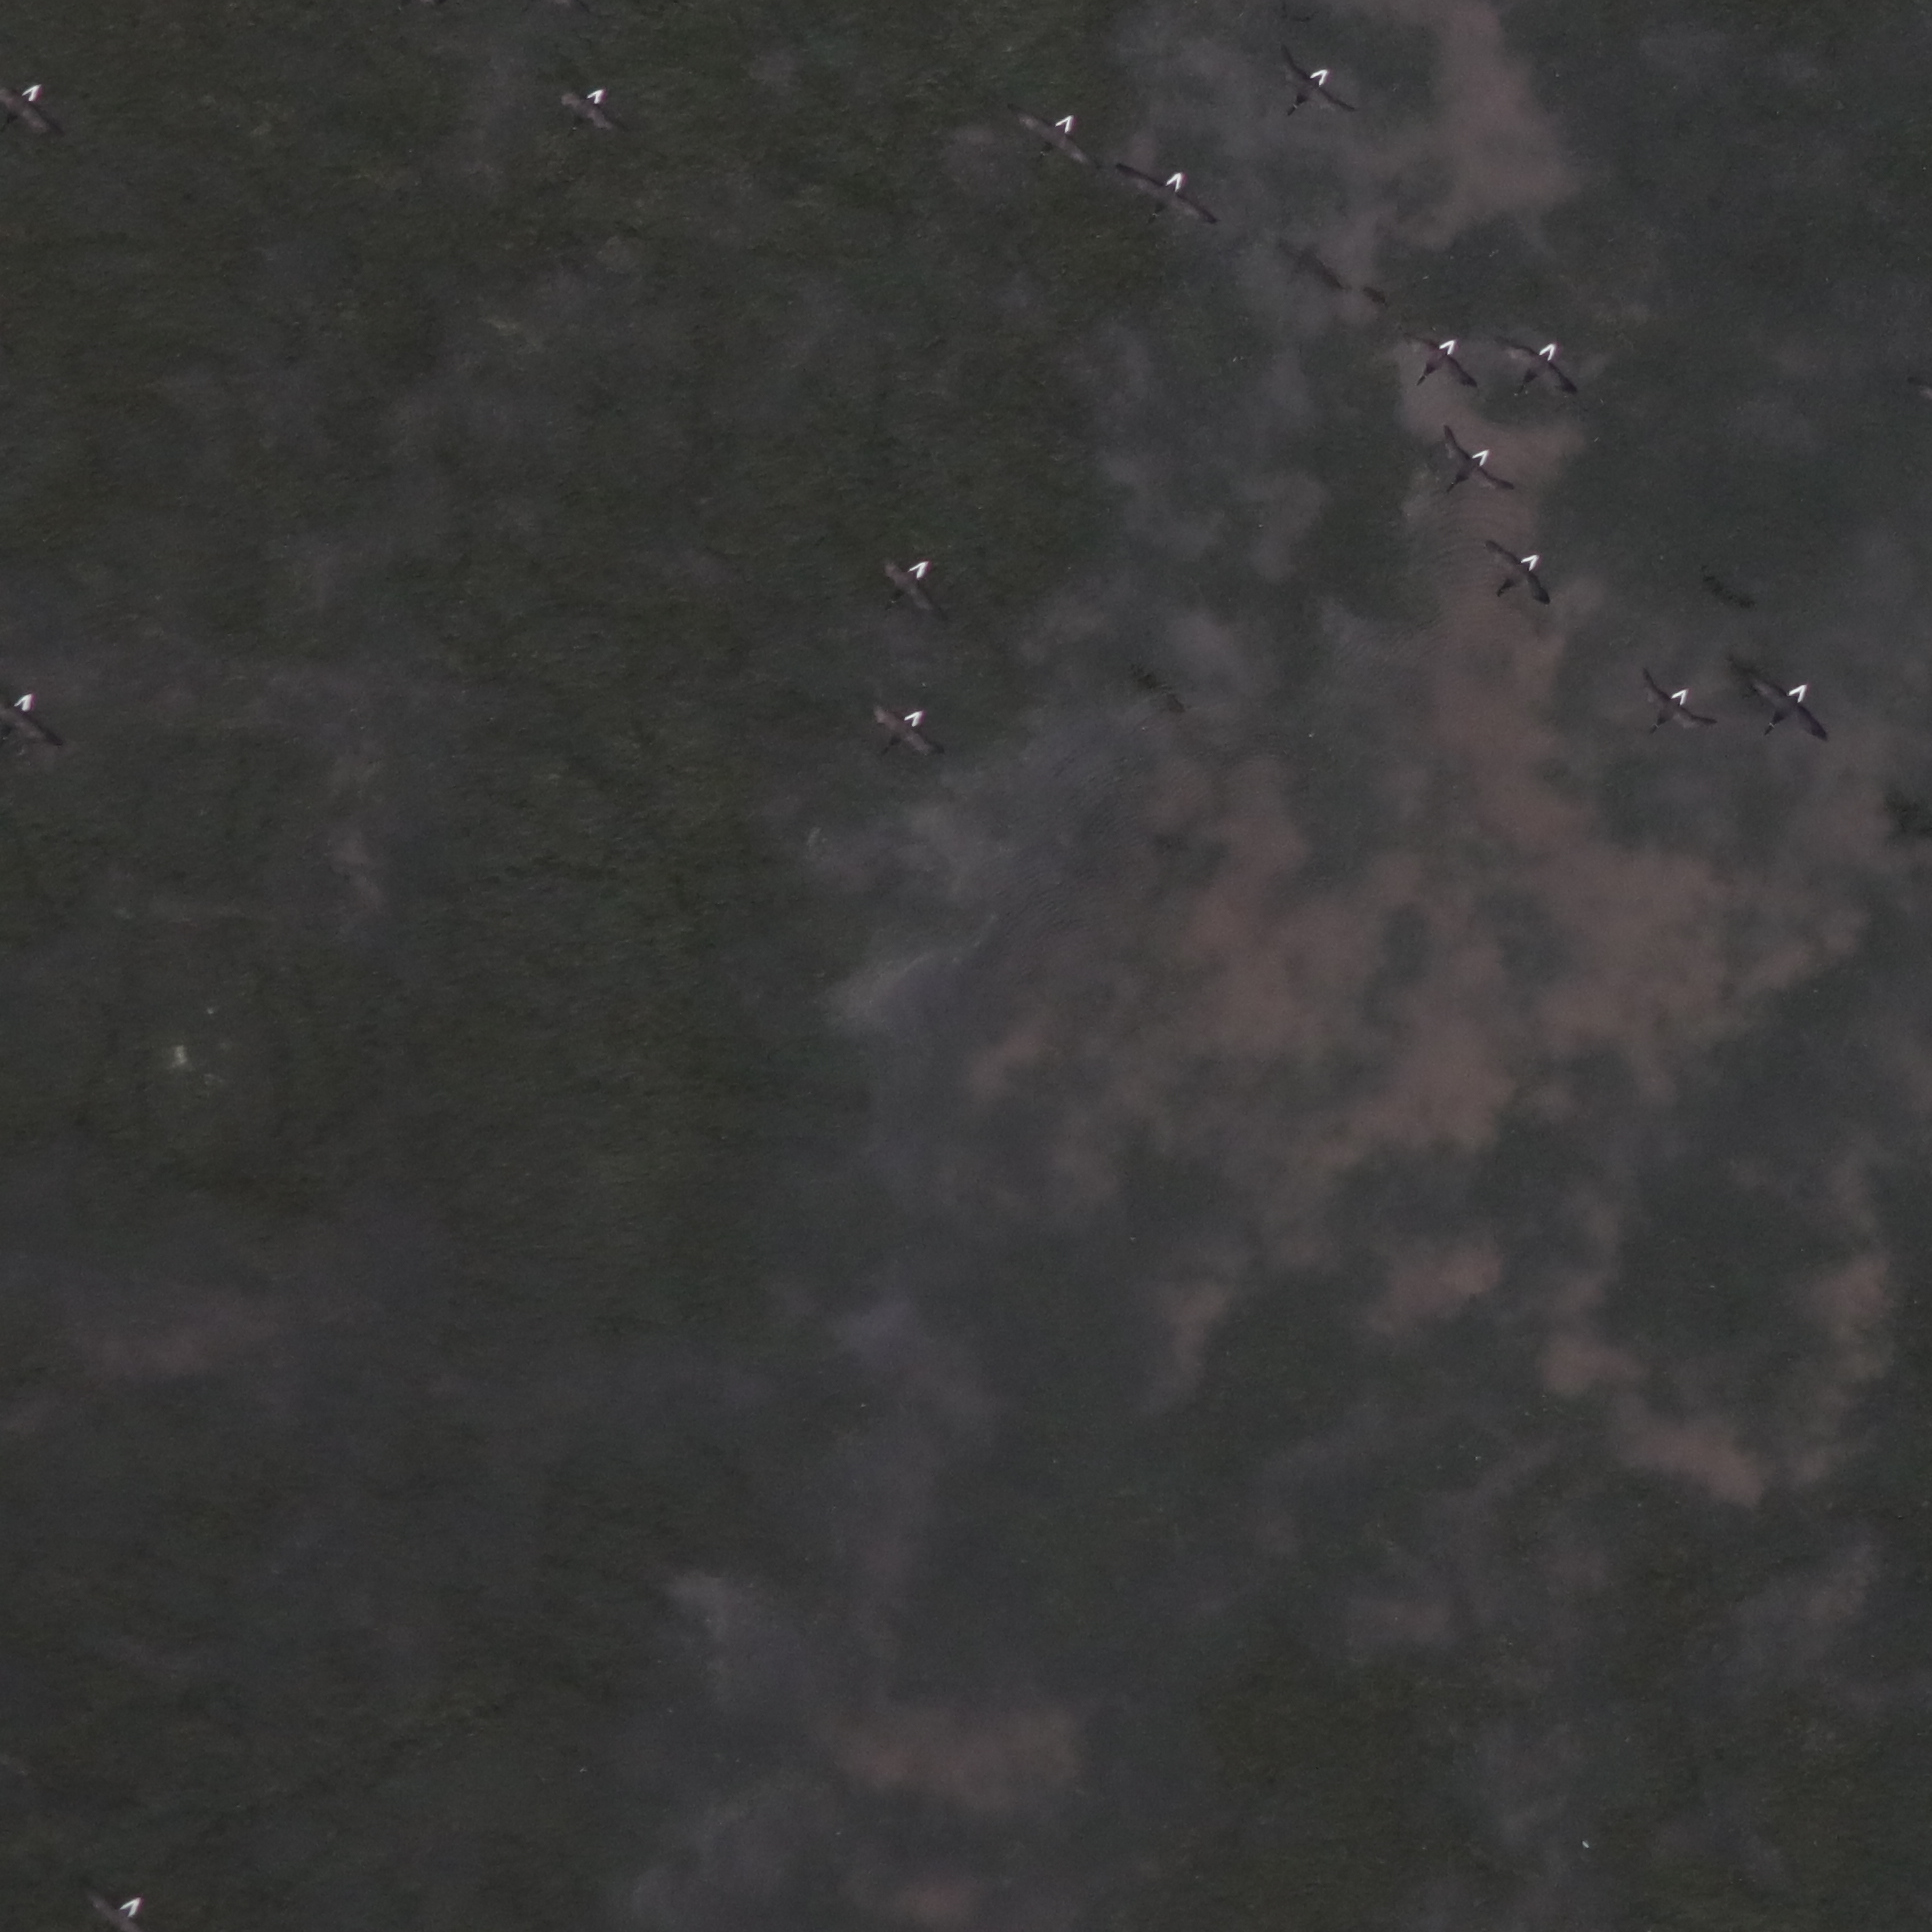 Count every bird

15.